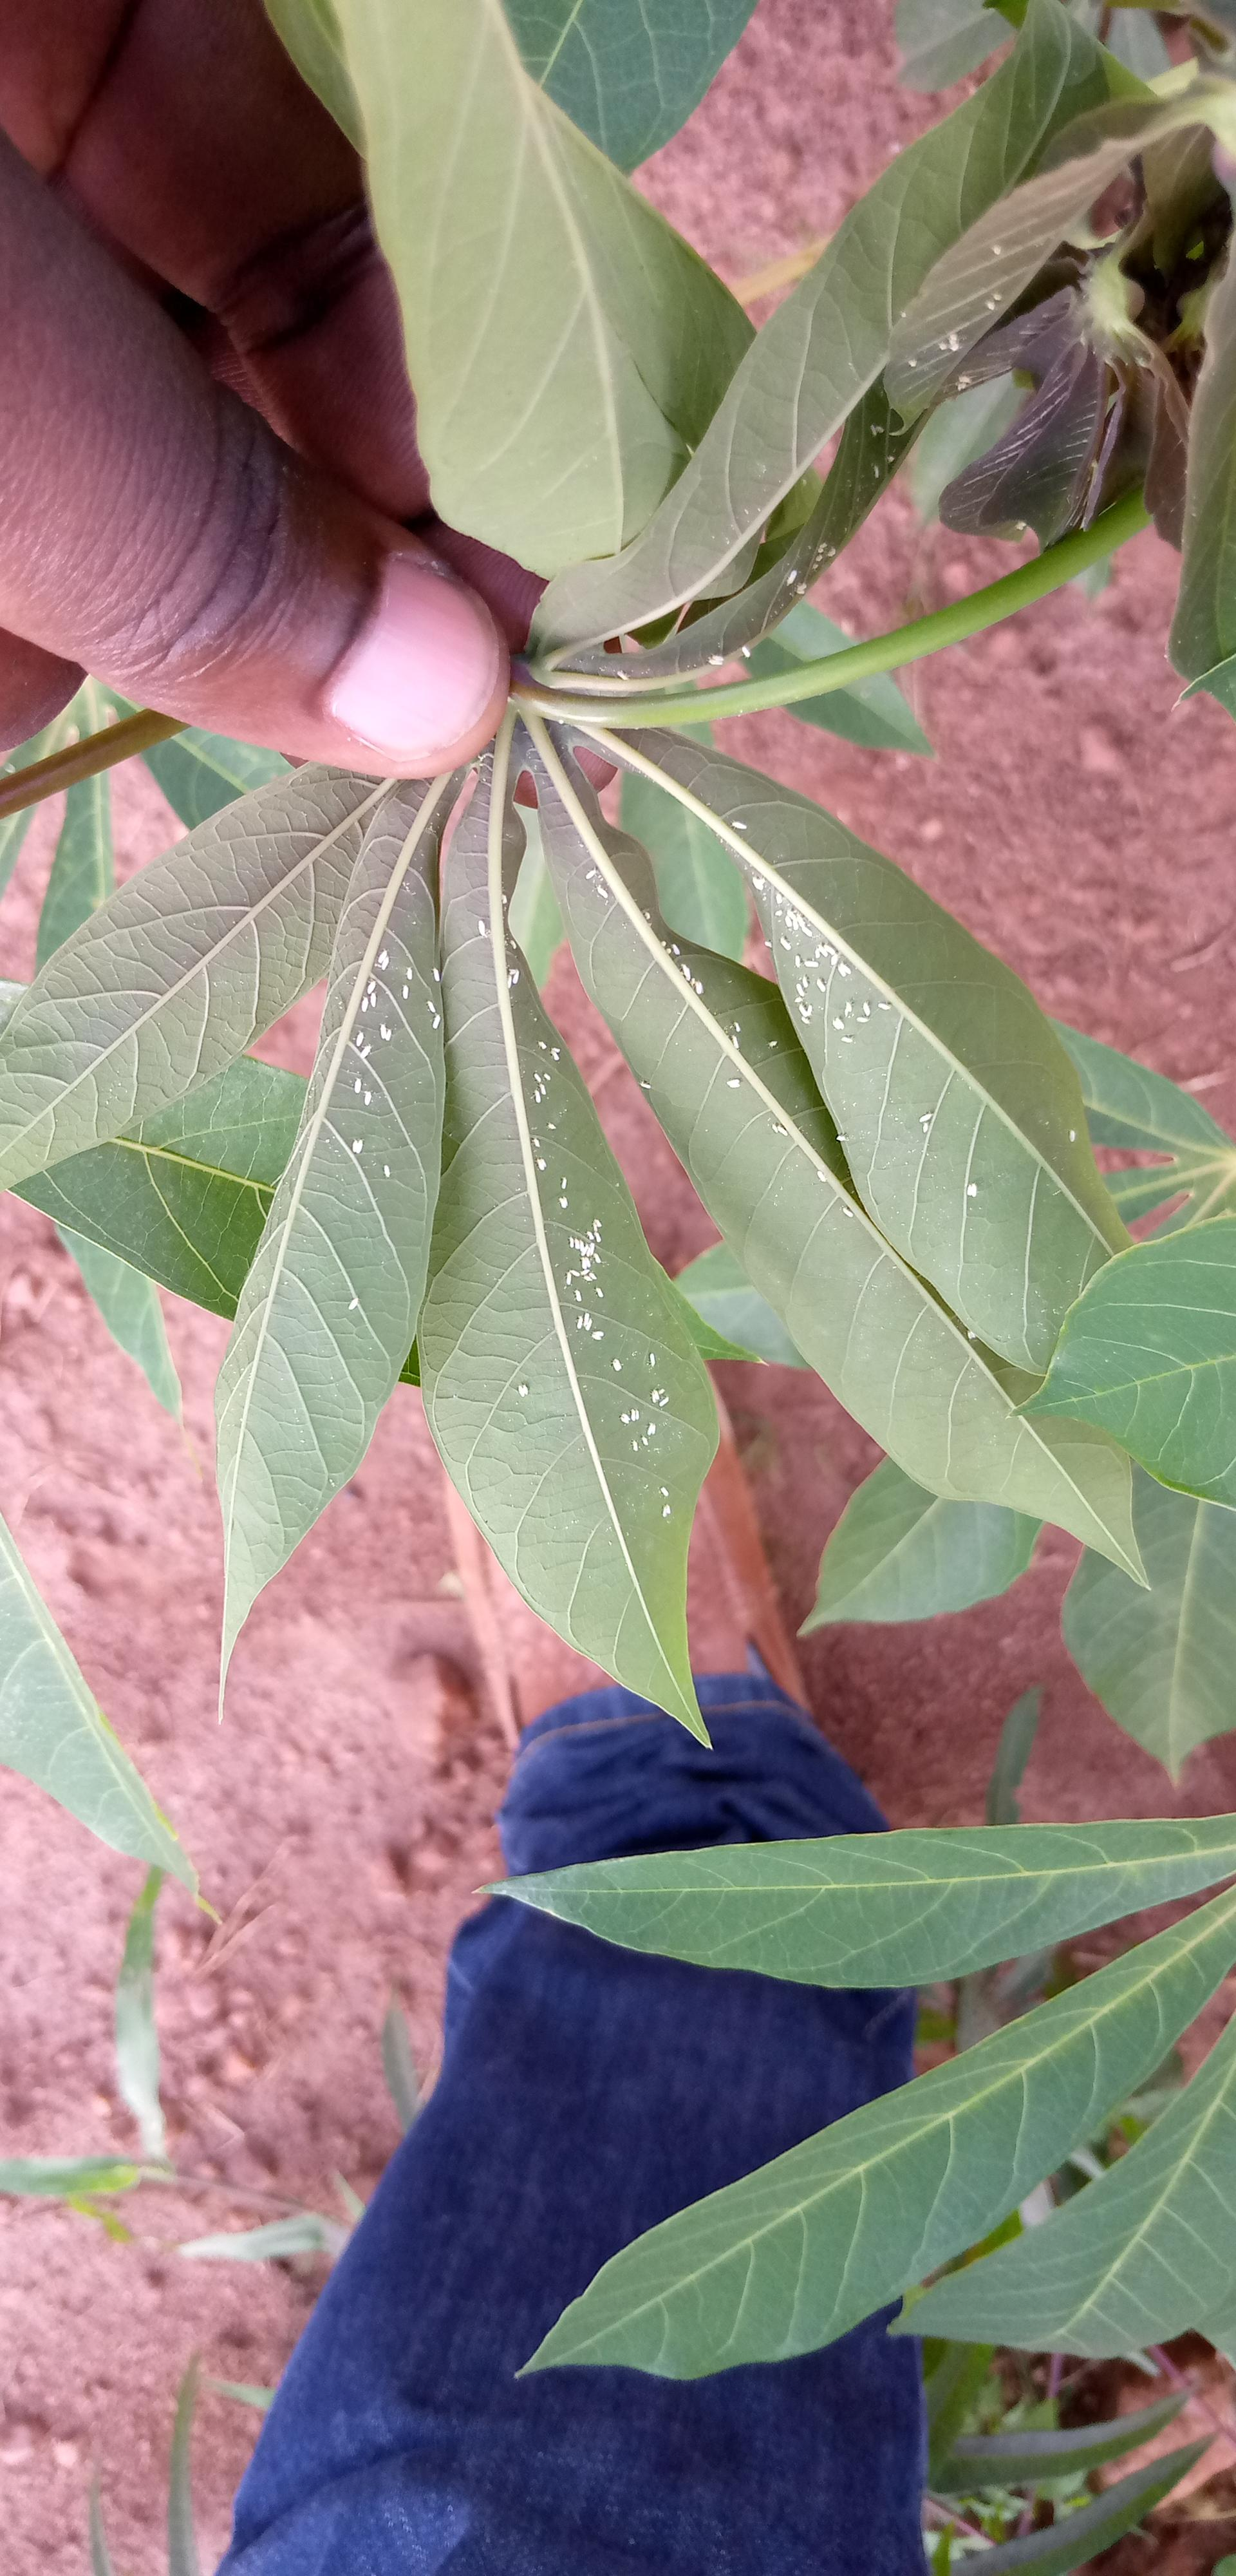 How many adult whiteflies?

152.